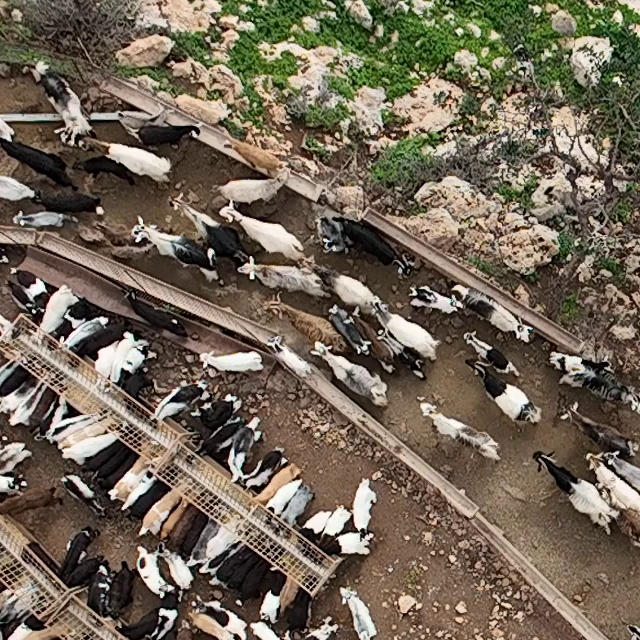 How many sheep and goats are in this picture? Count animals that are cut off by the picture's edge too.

127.